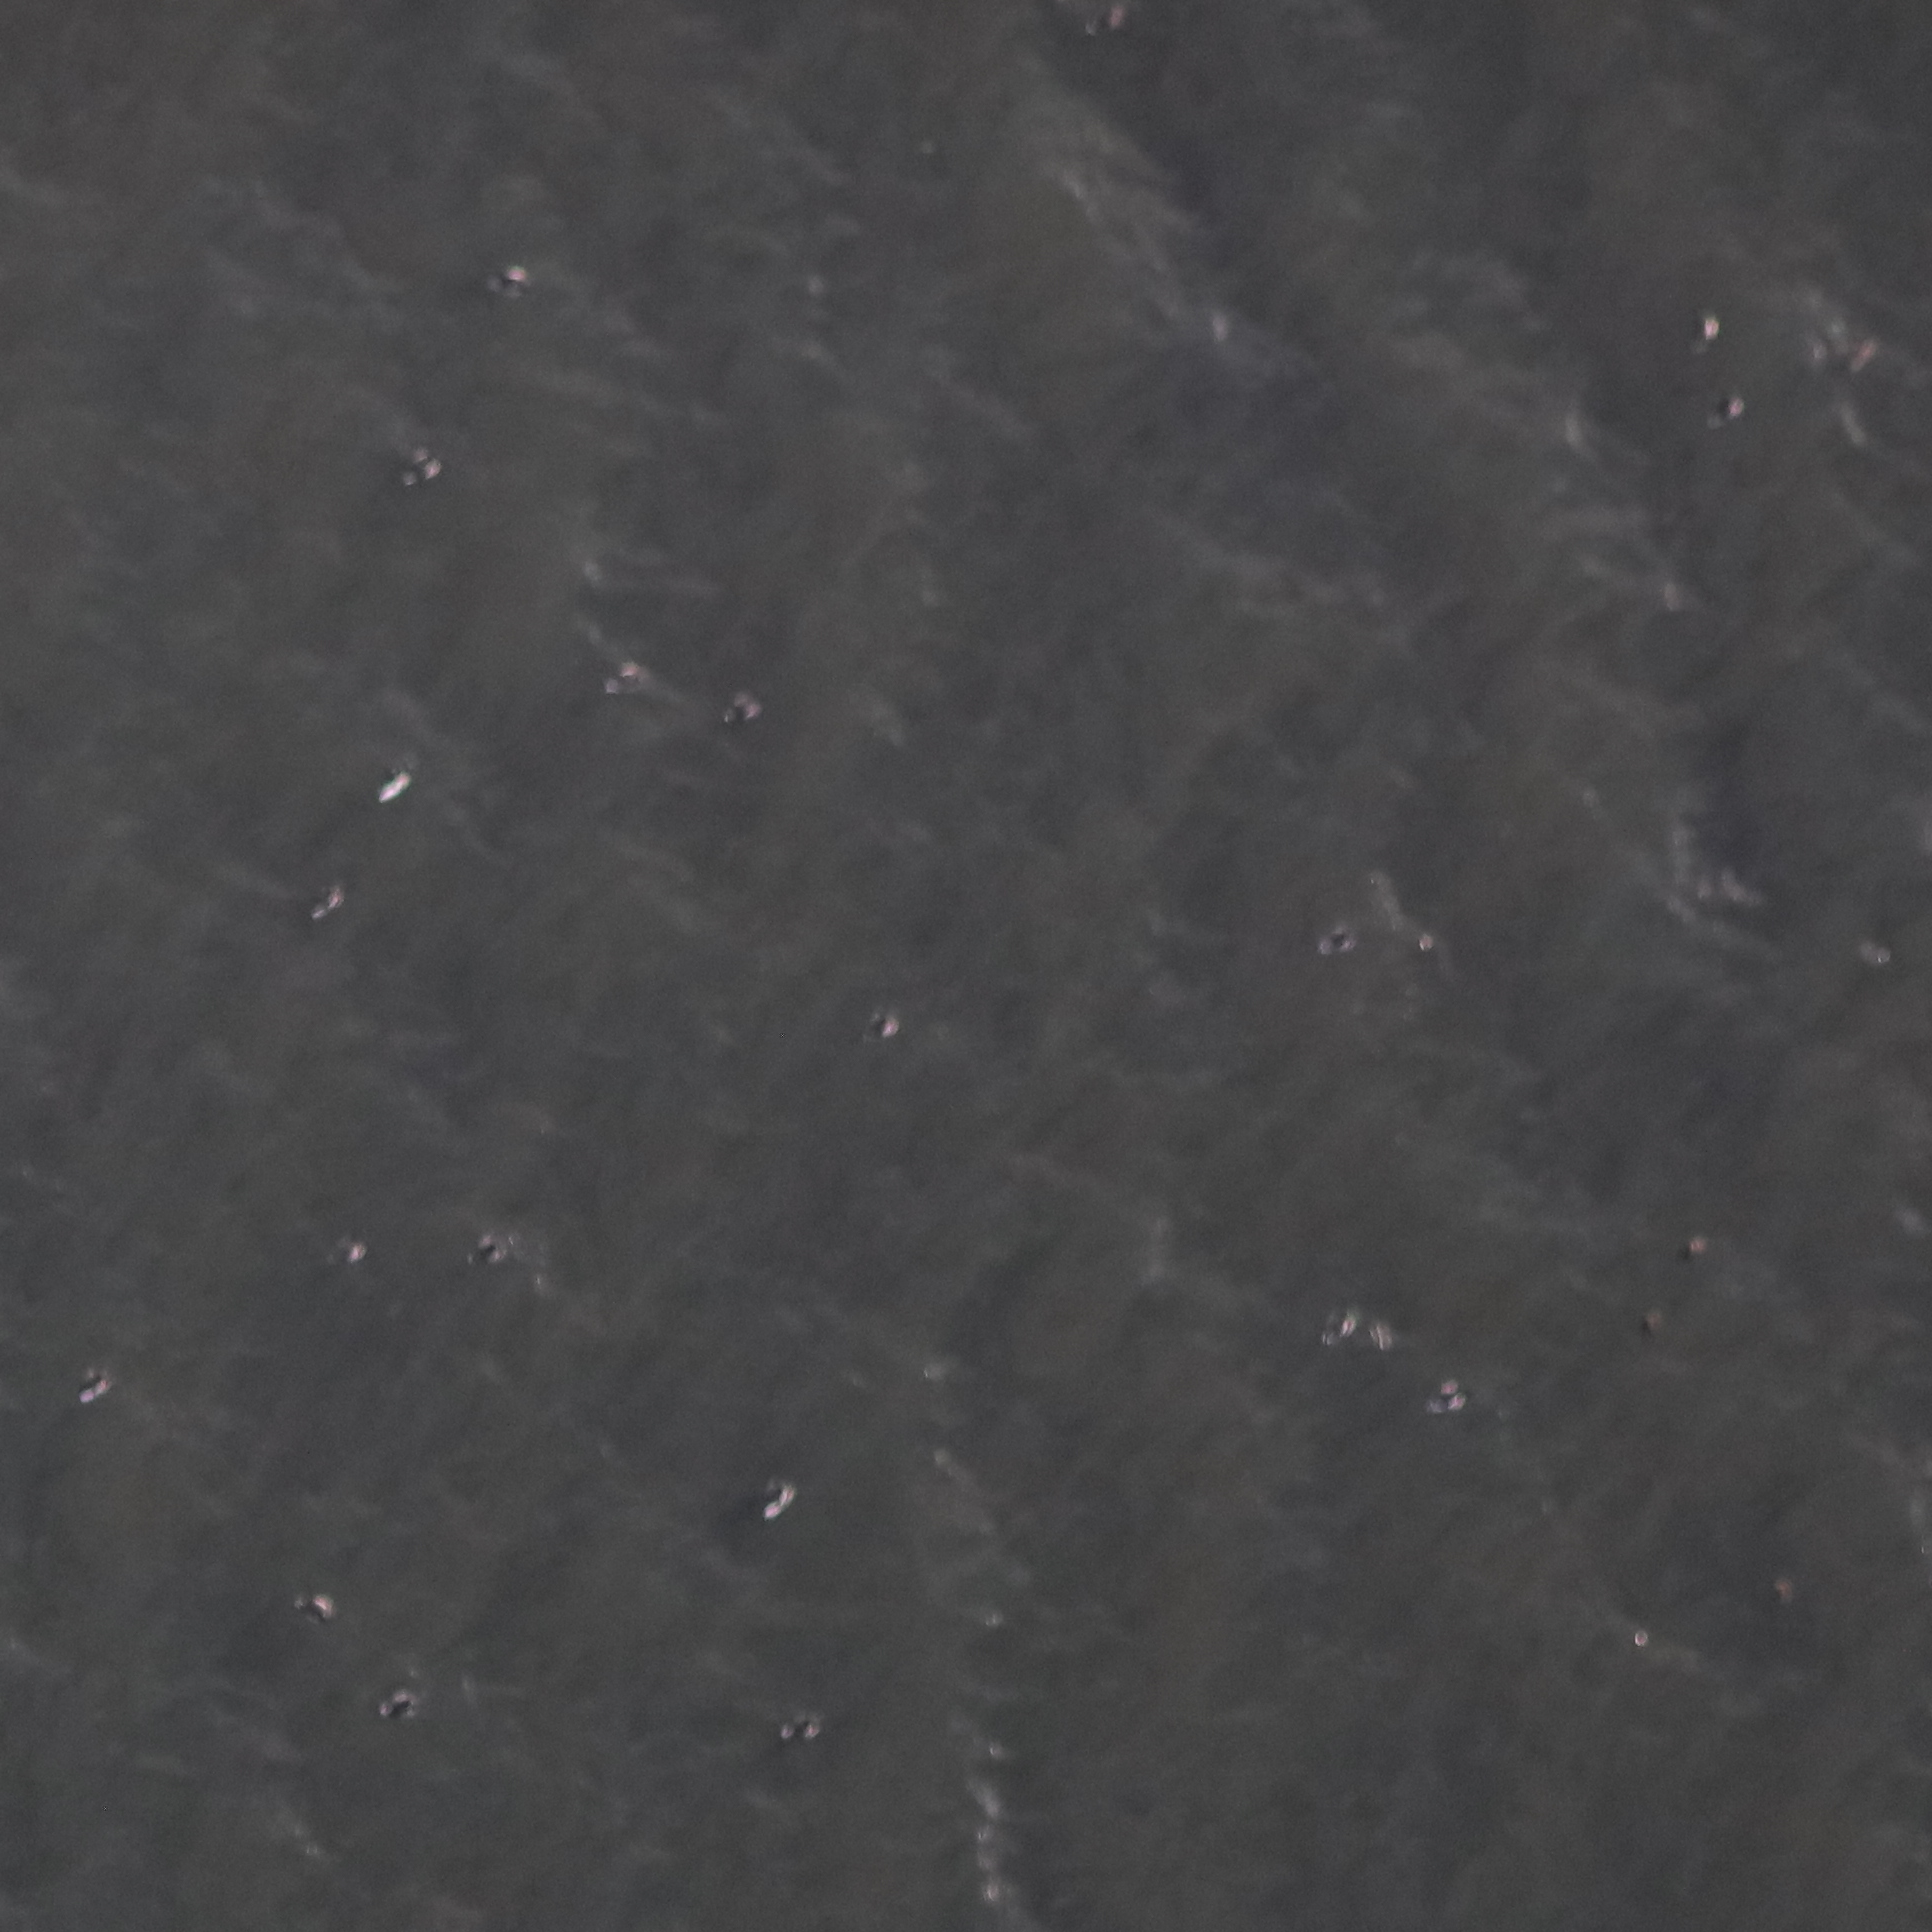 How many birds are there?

24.